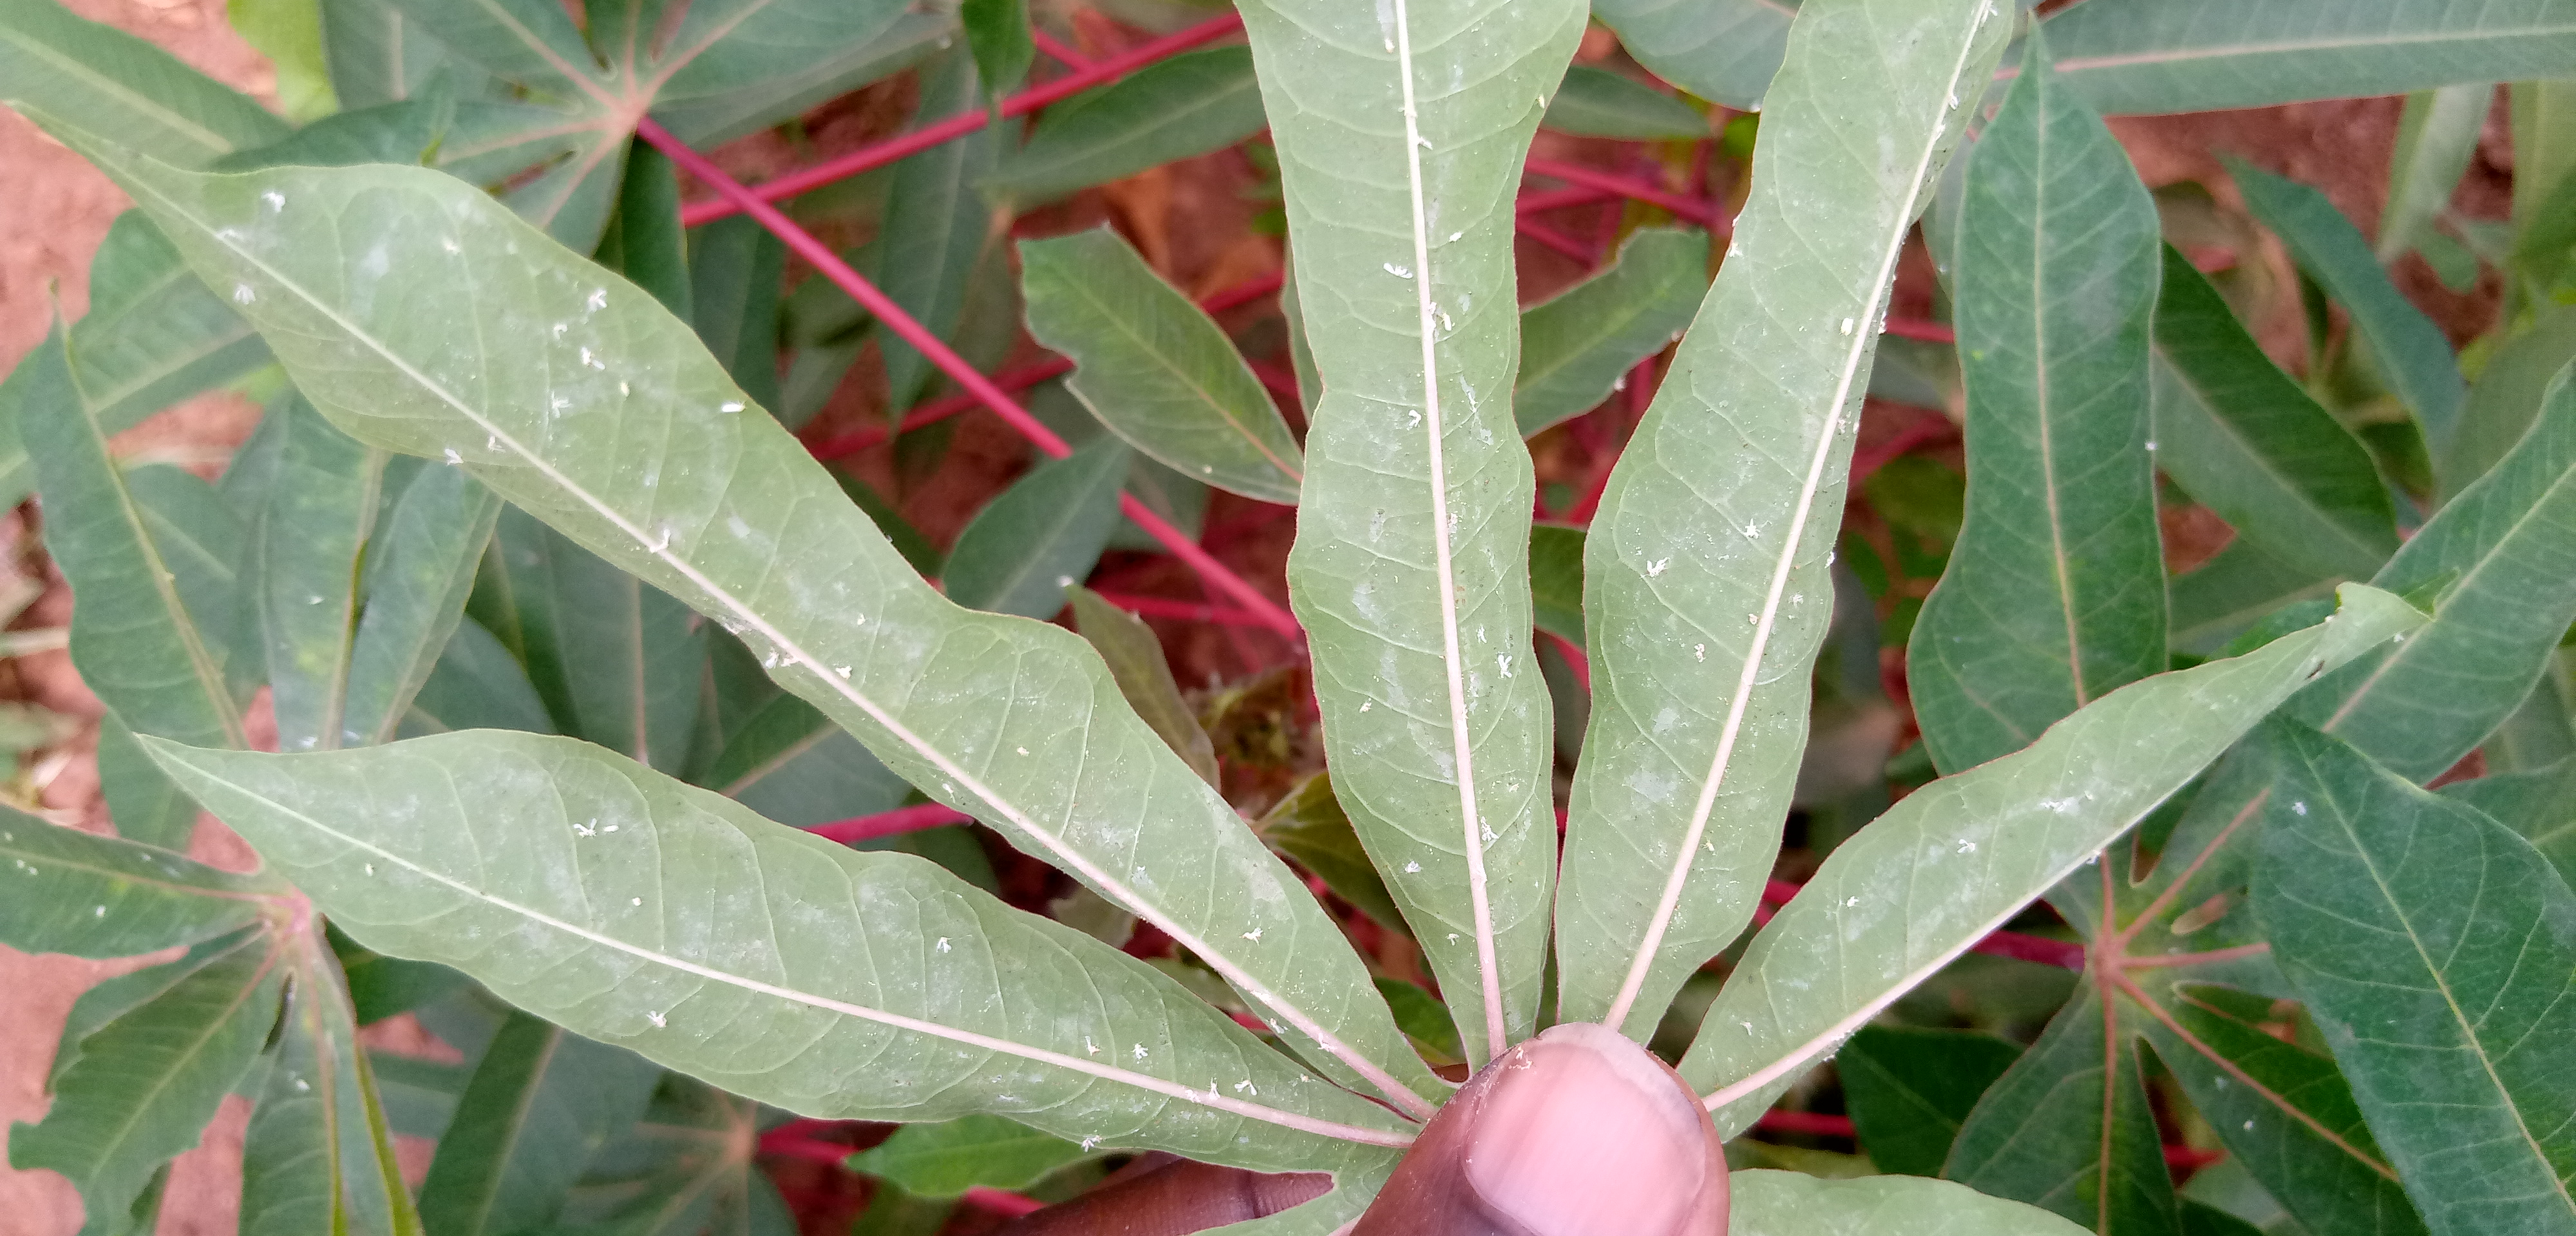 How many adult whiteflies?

4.